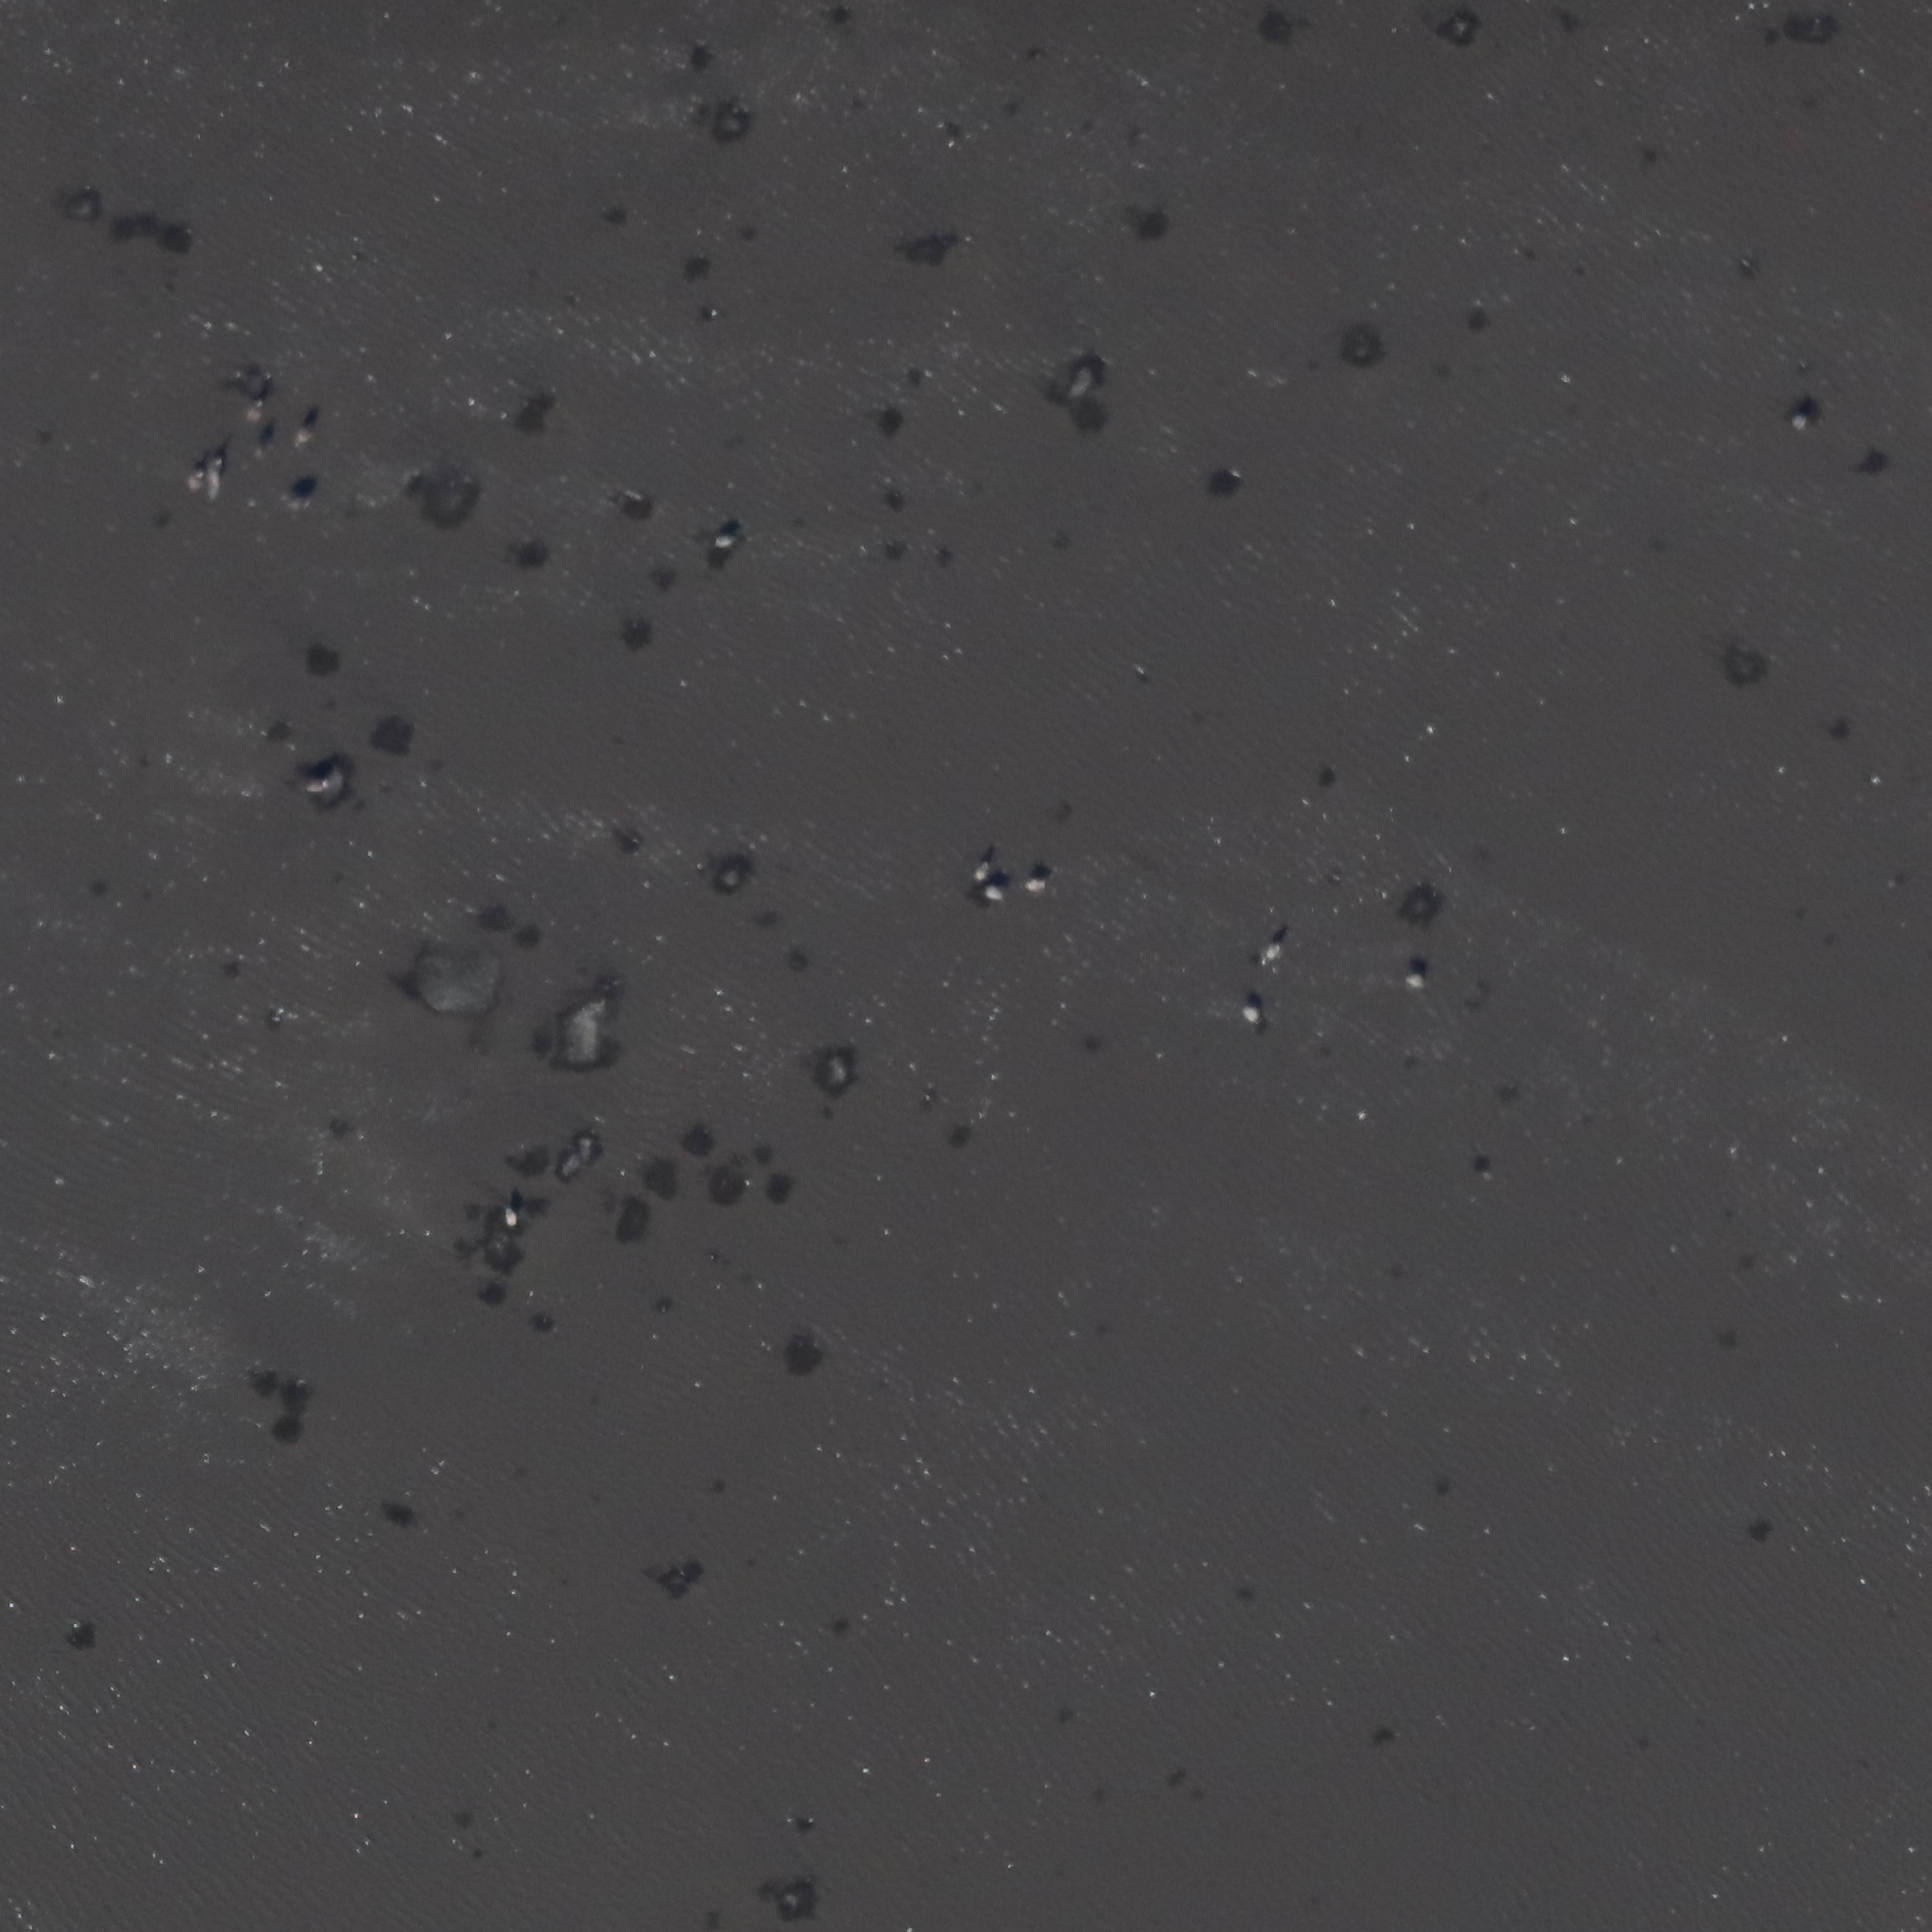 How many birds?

17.